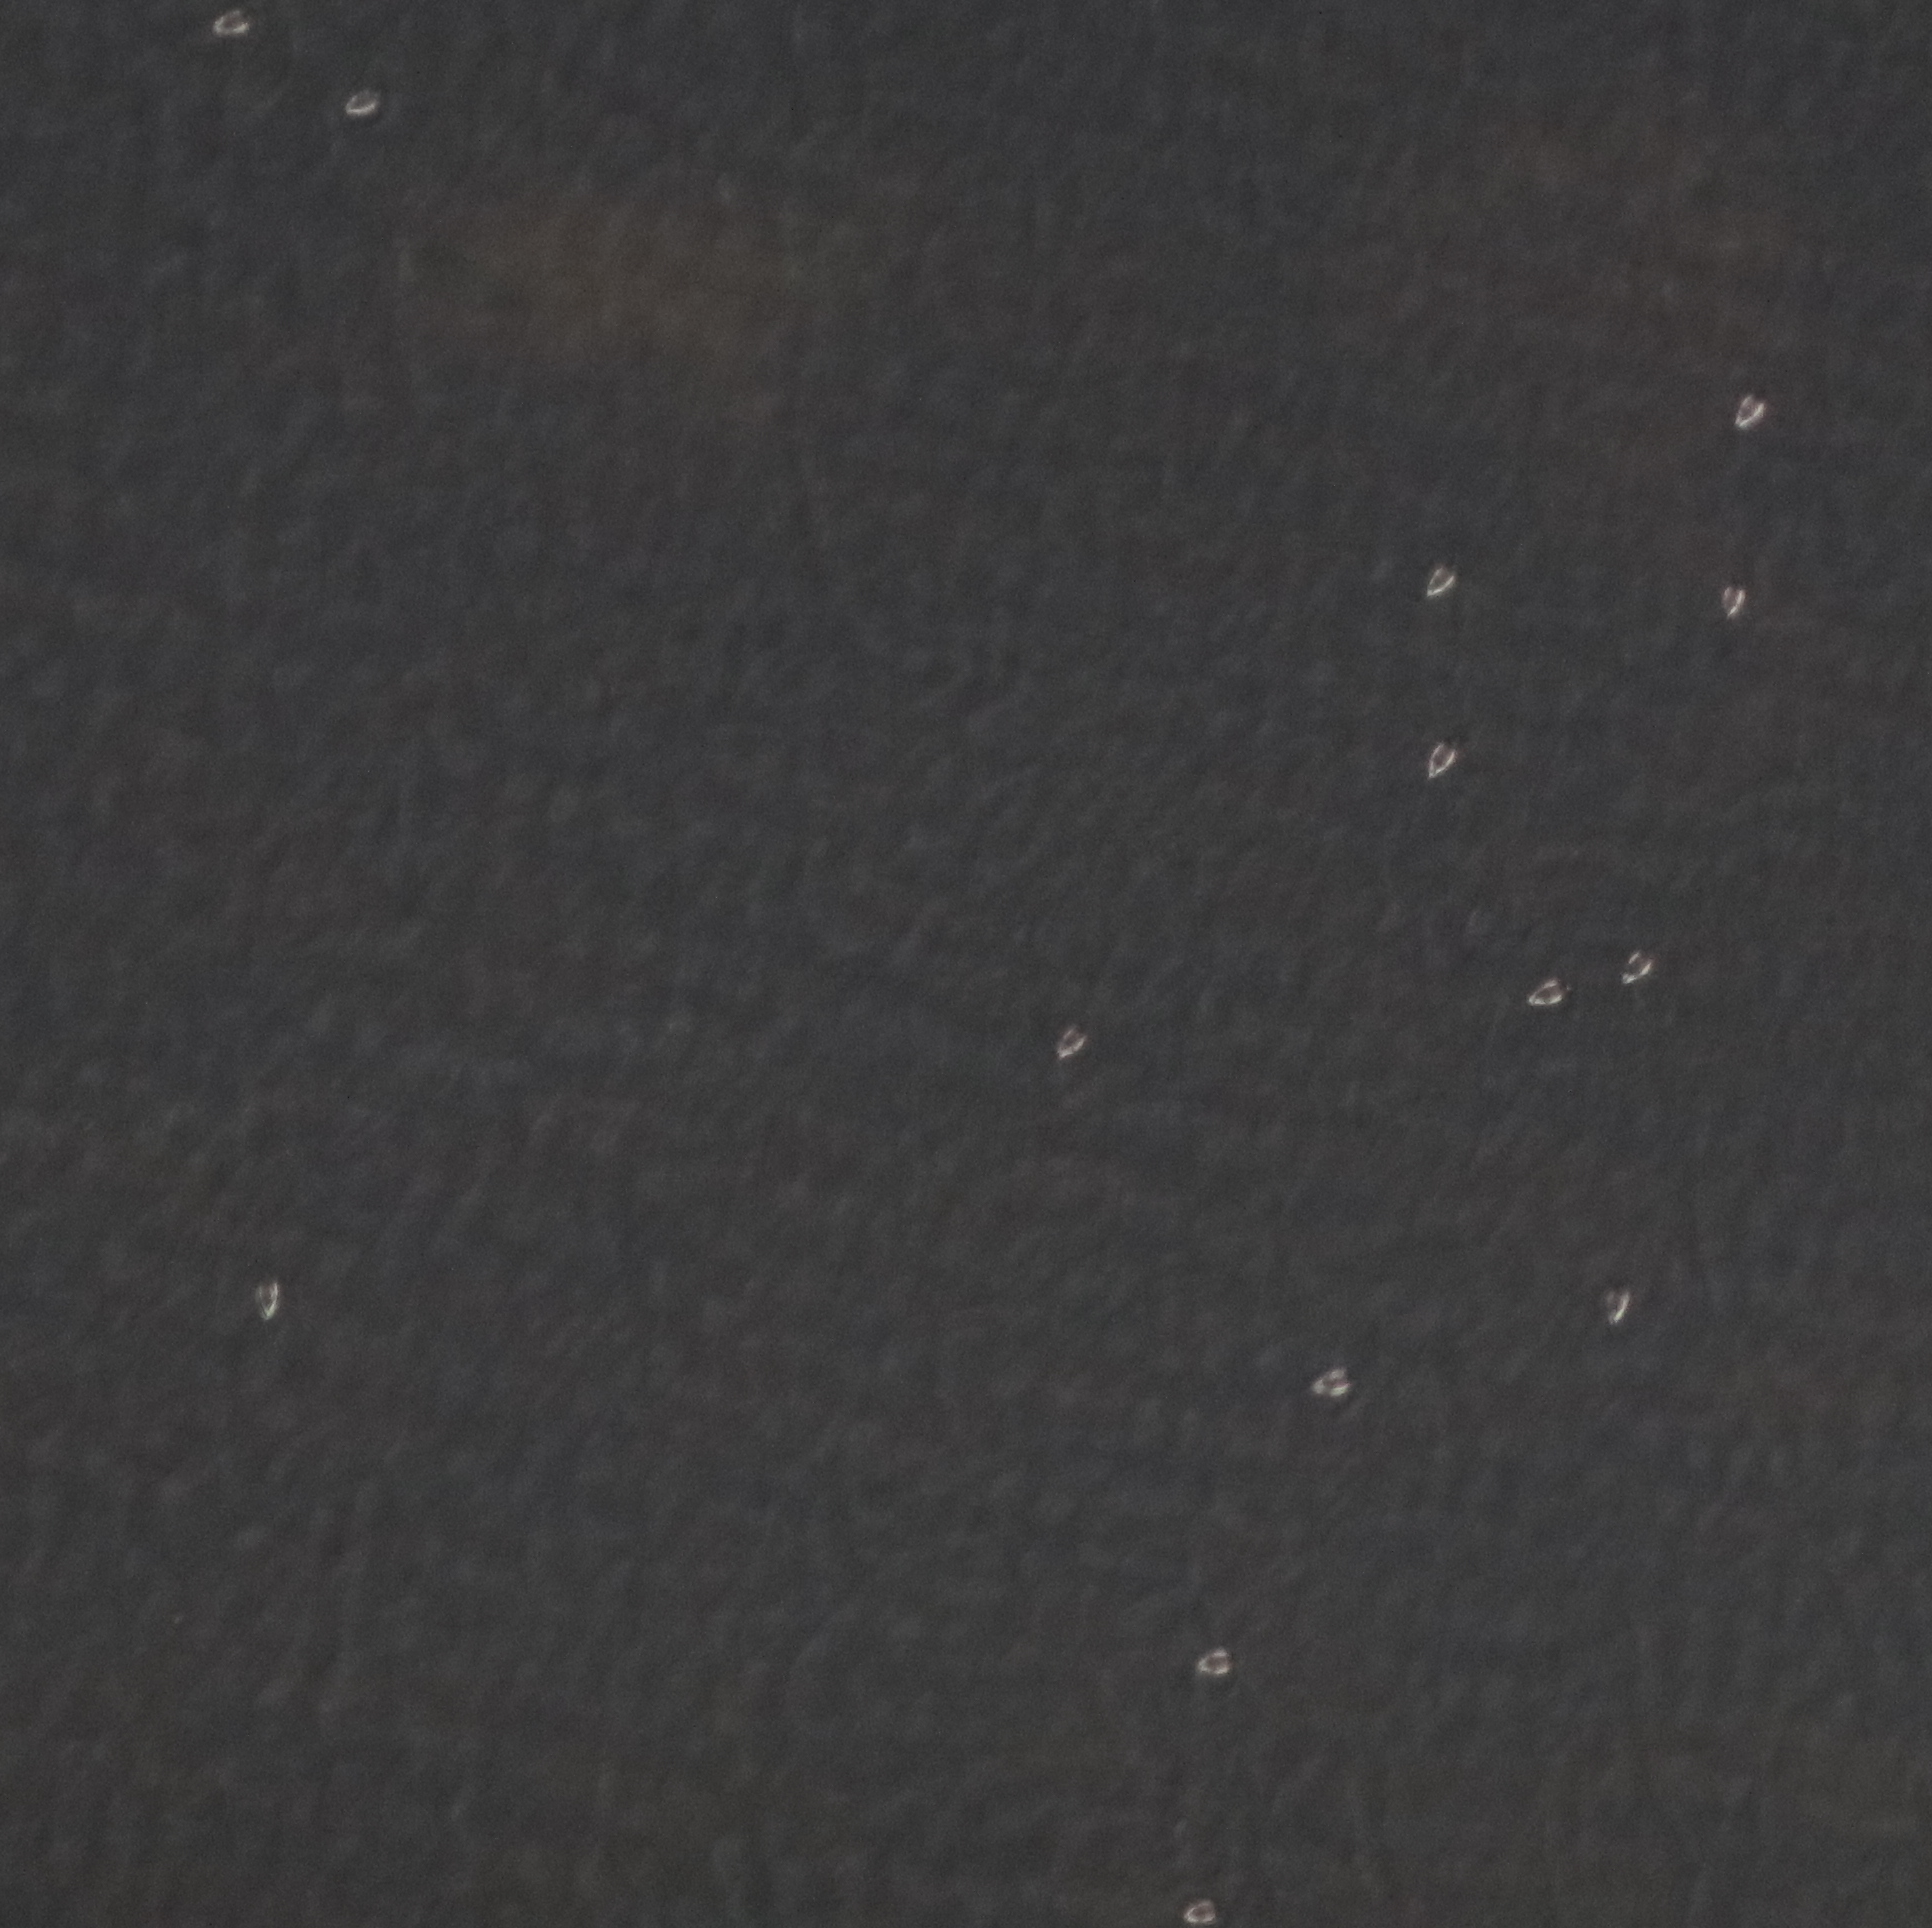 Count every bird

14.